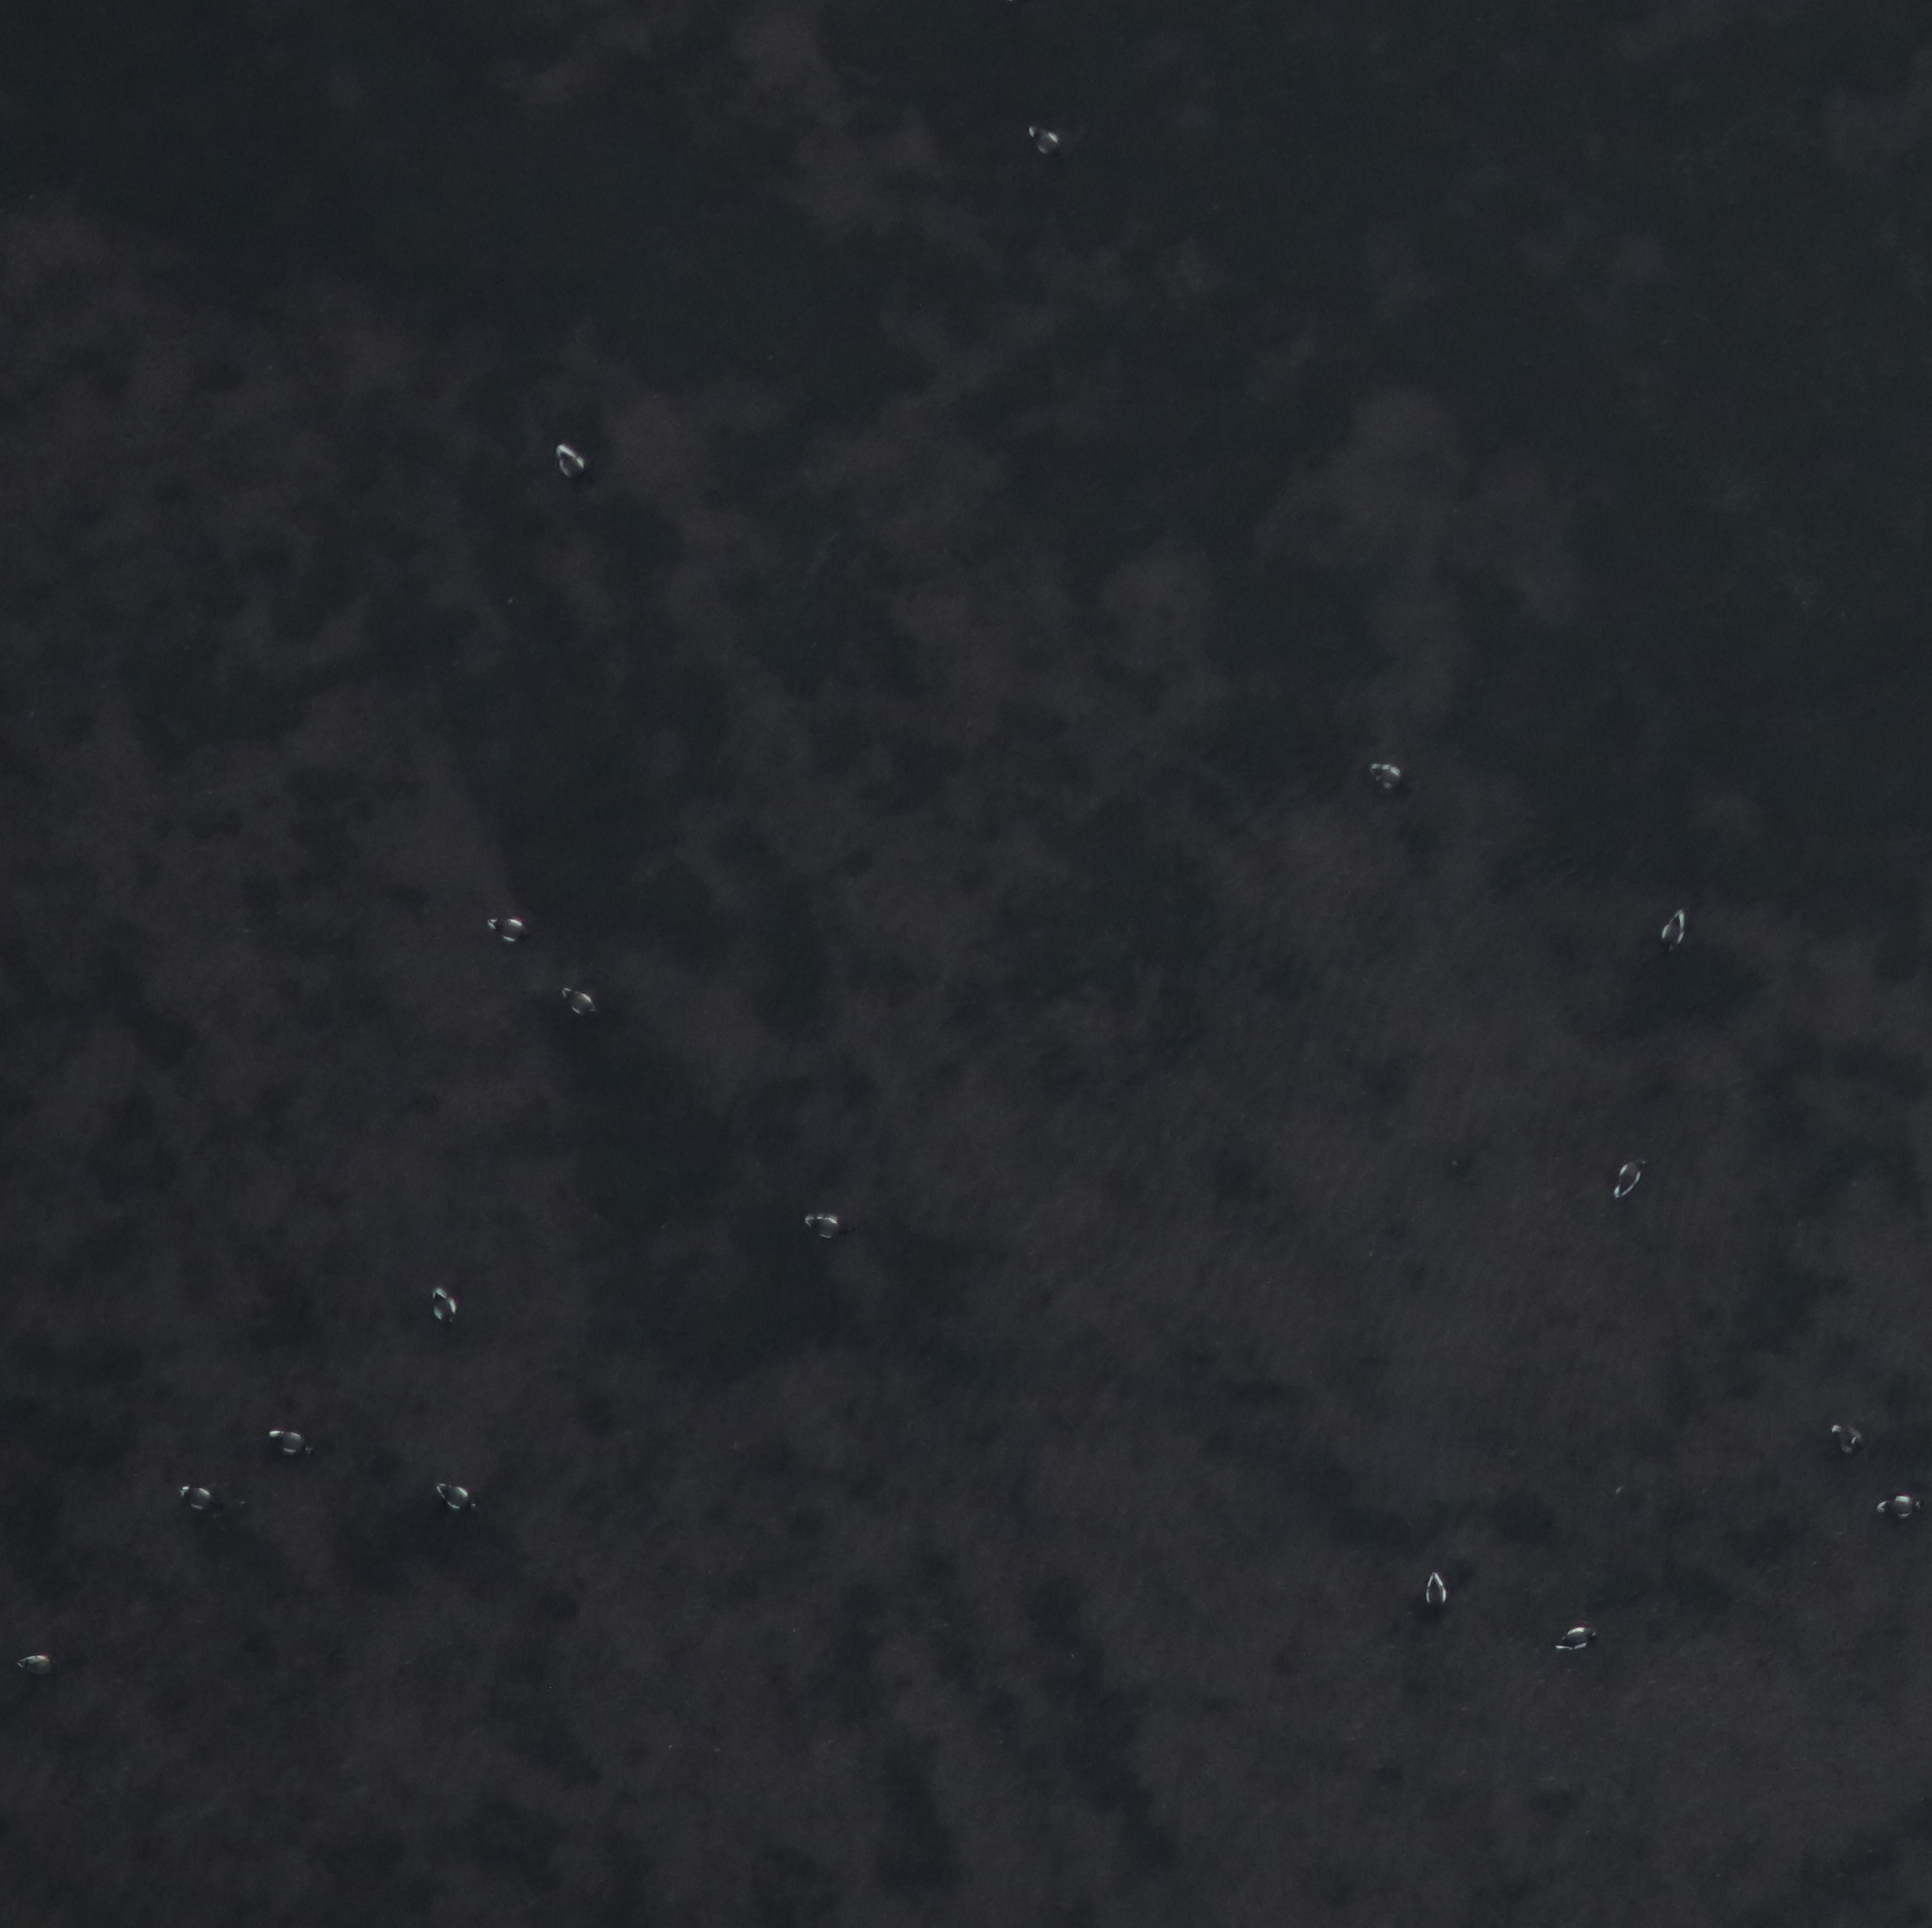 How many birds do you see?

17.